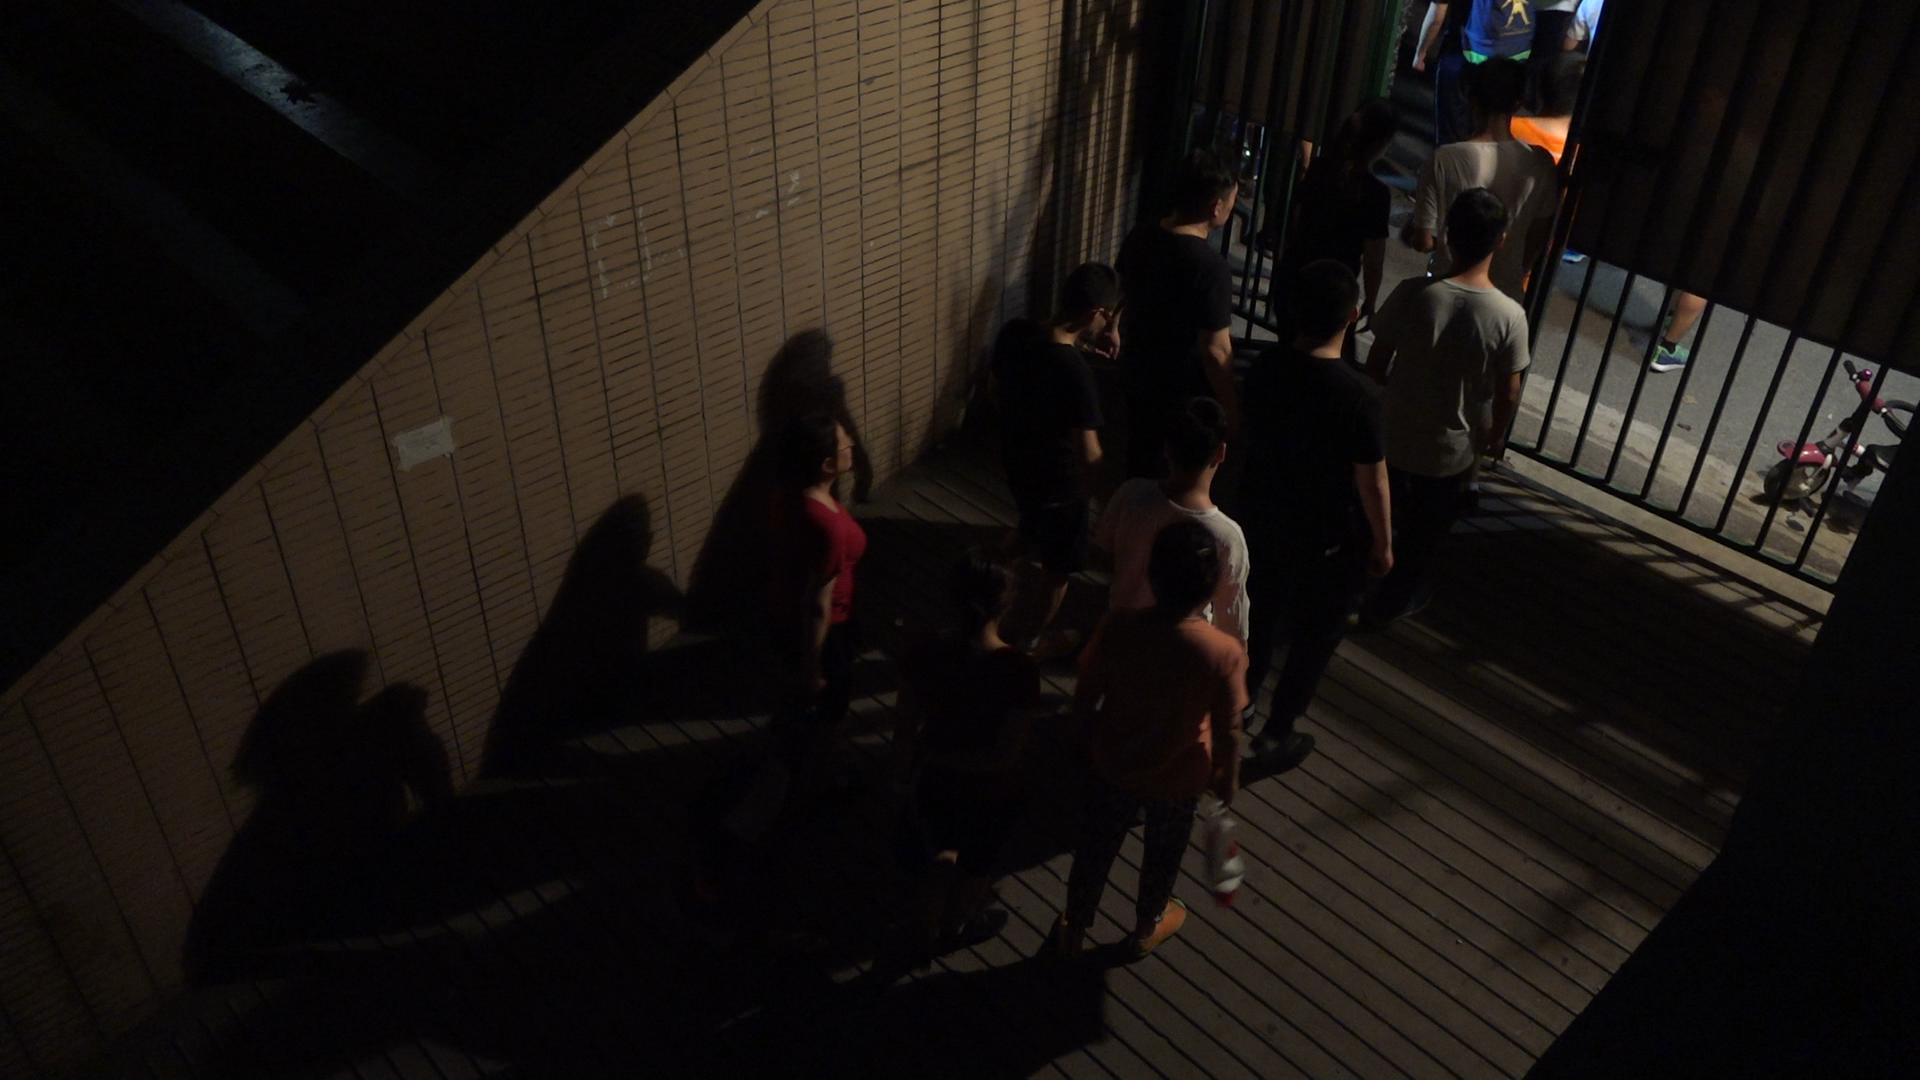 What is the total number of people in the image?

11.